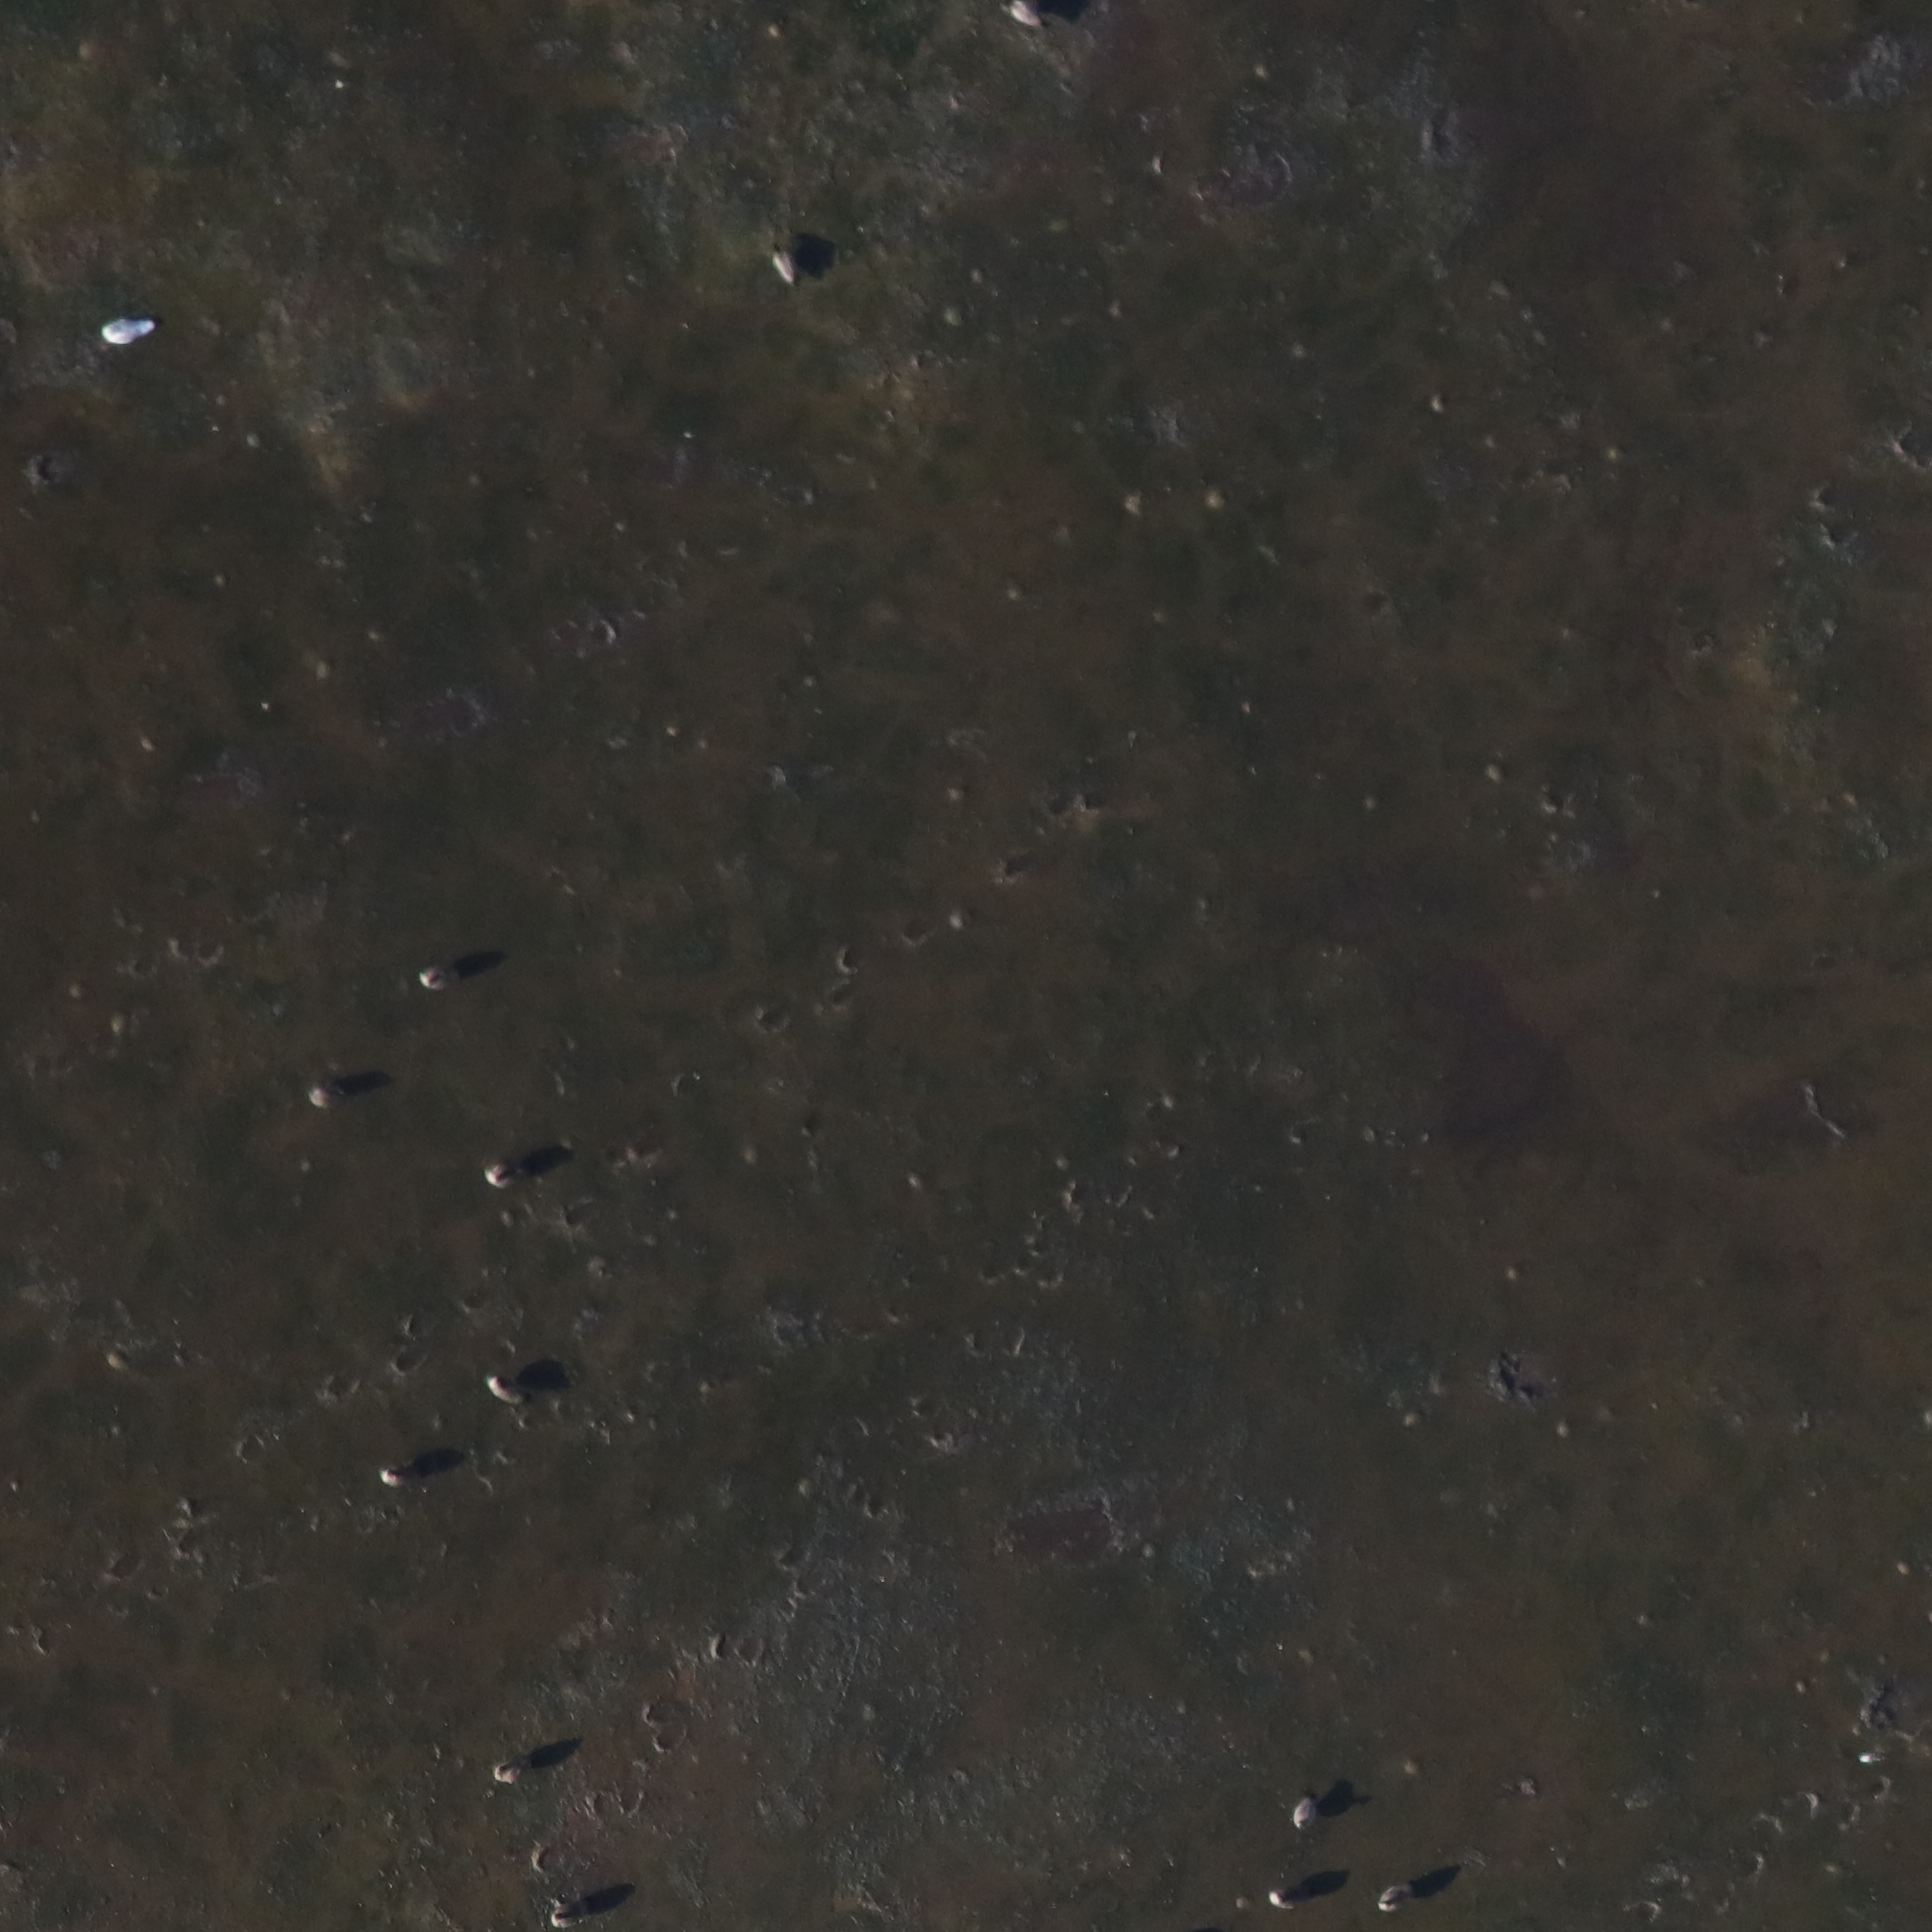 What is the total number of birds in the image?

13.